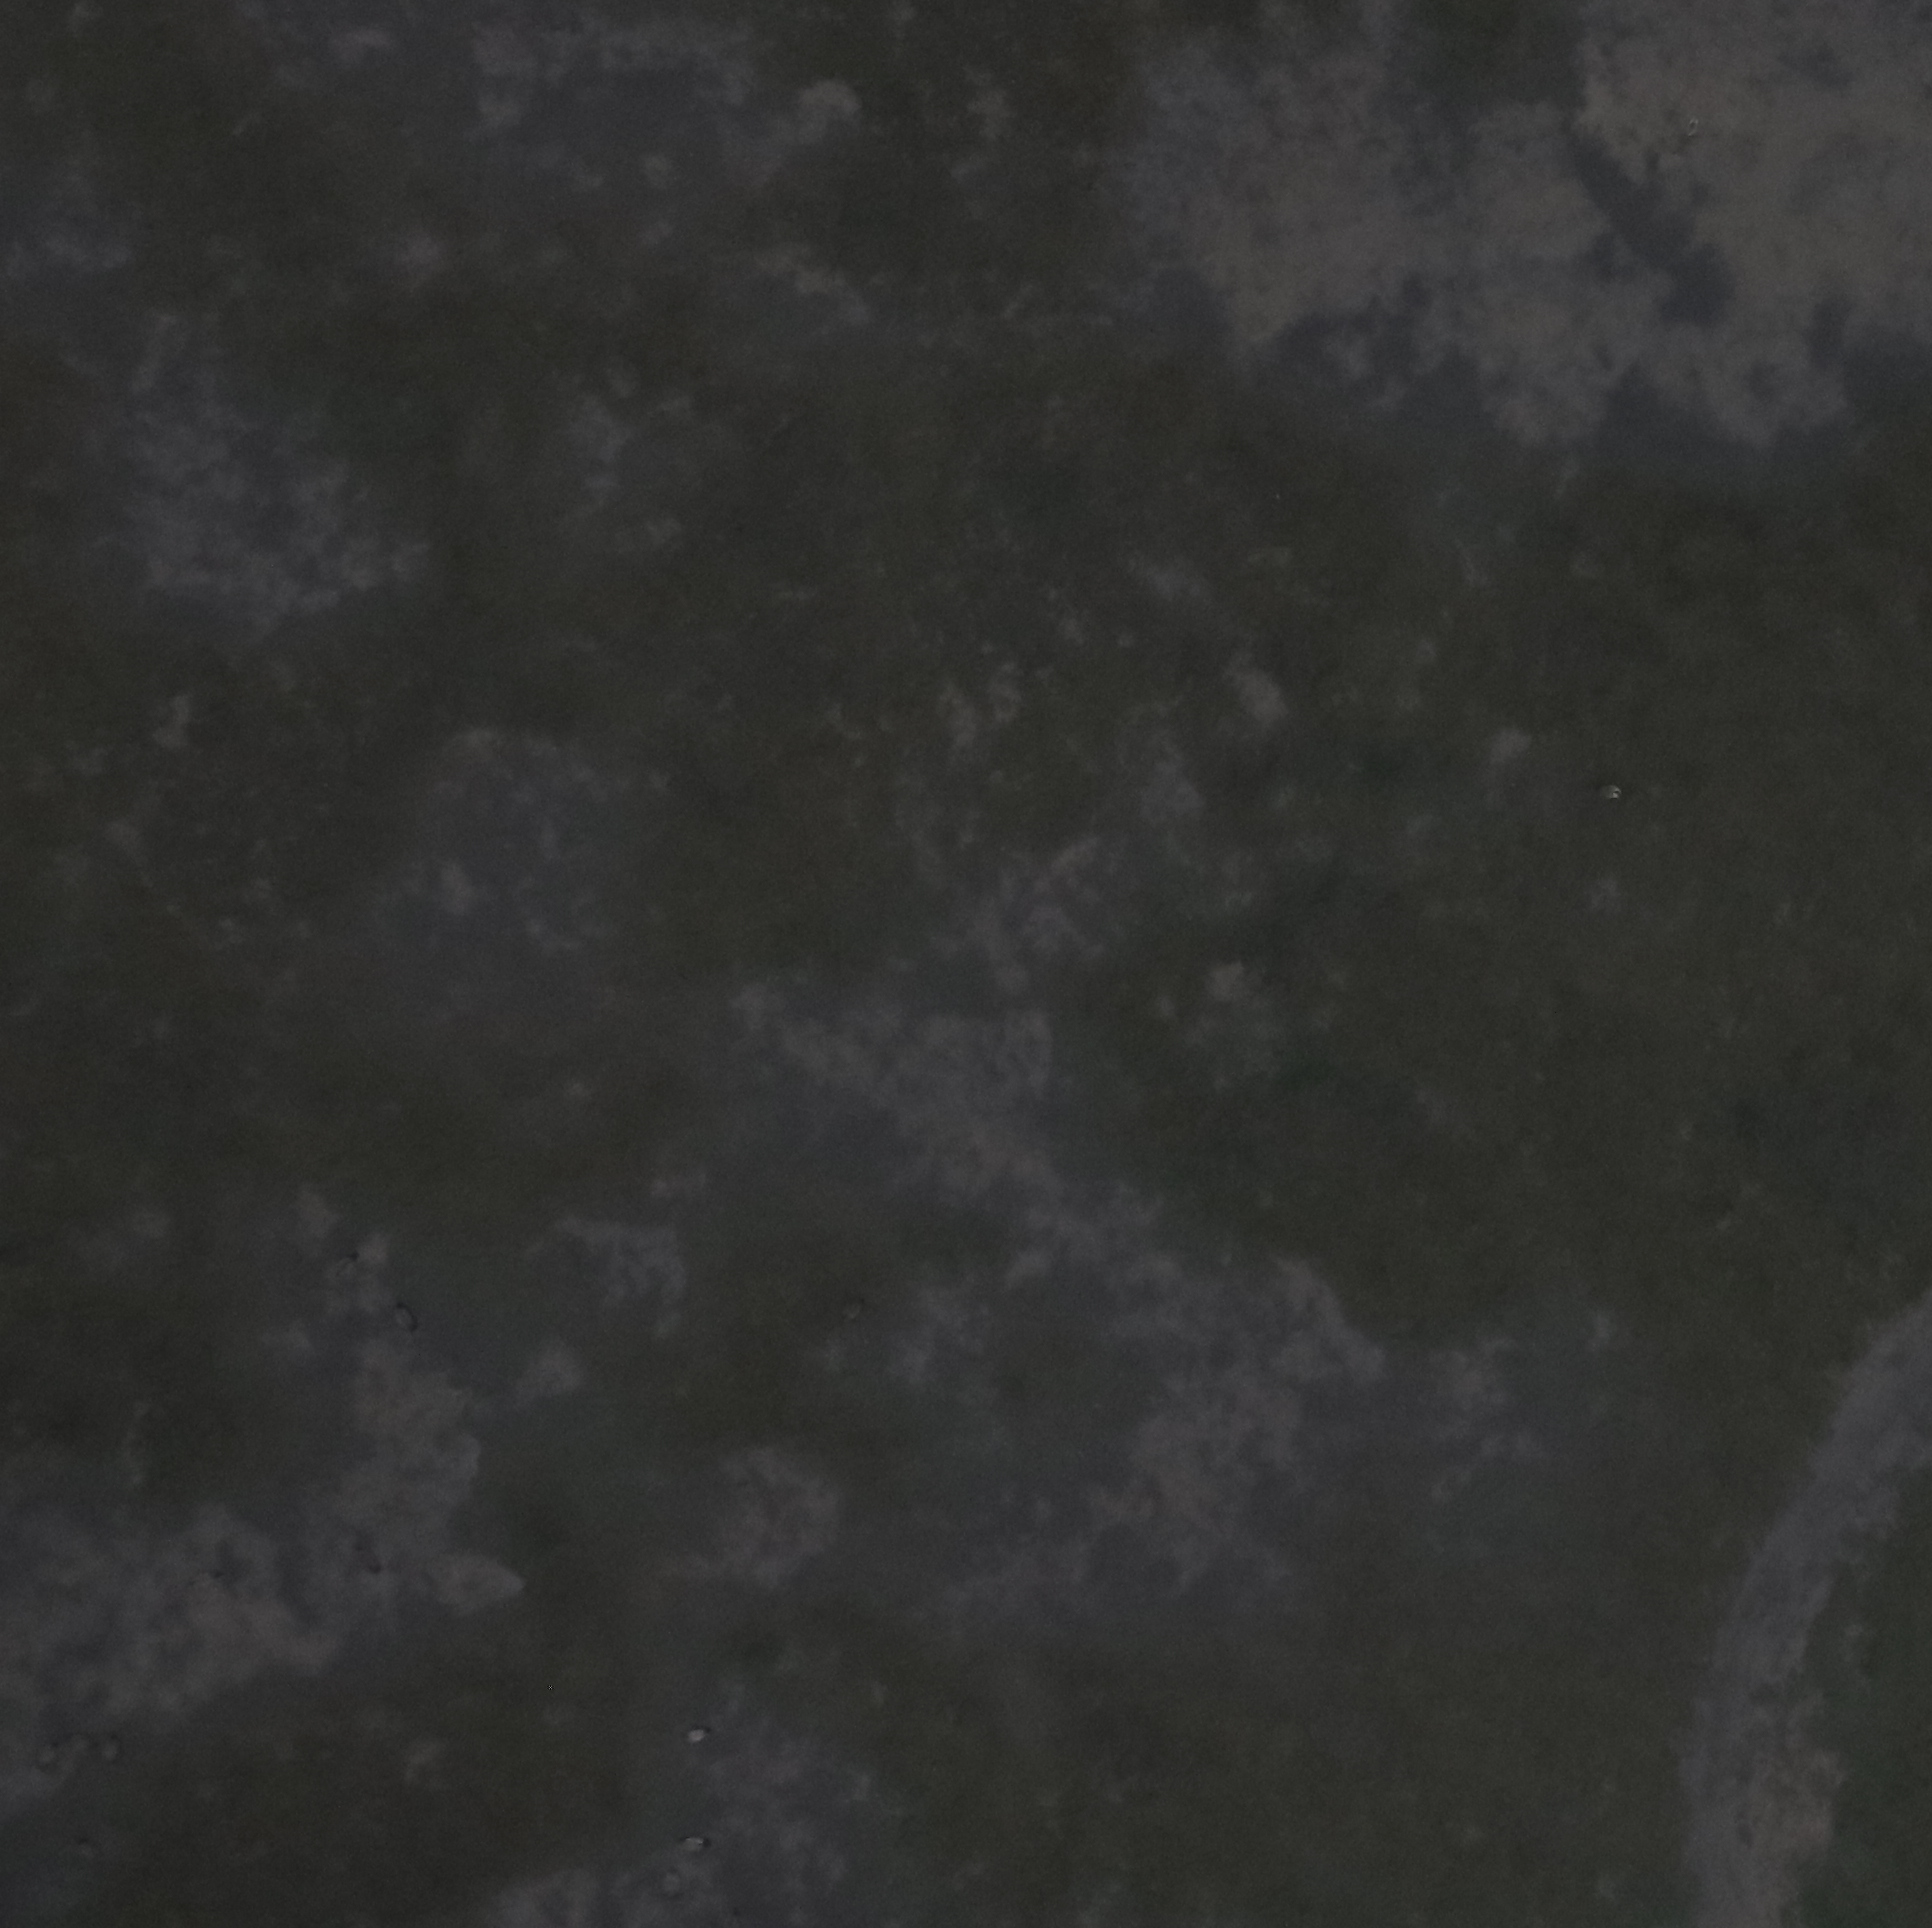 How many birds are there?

12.